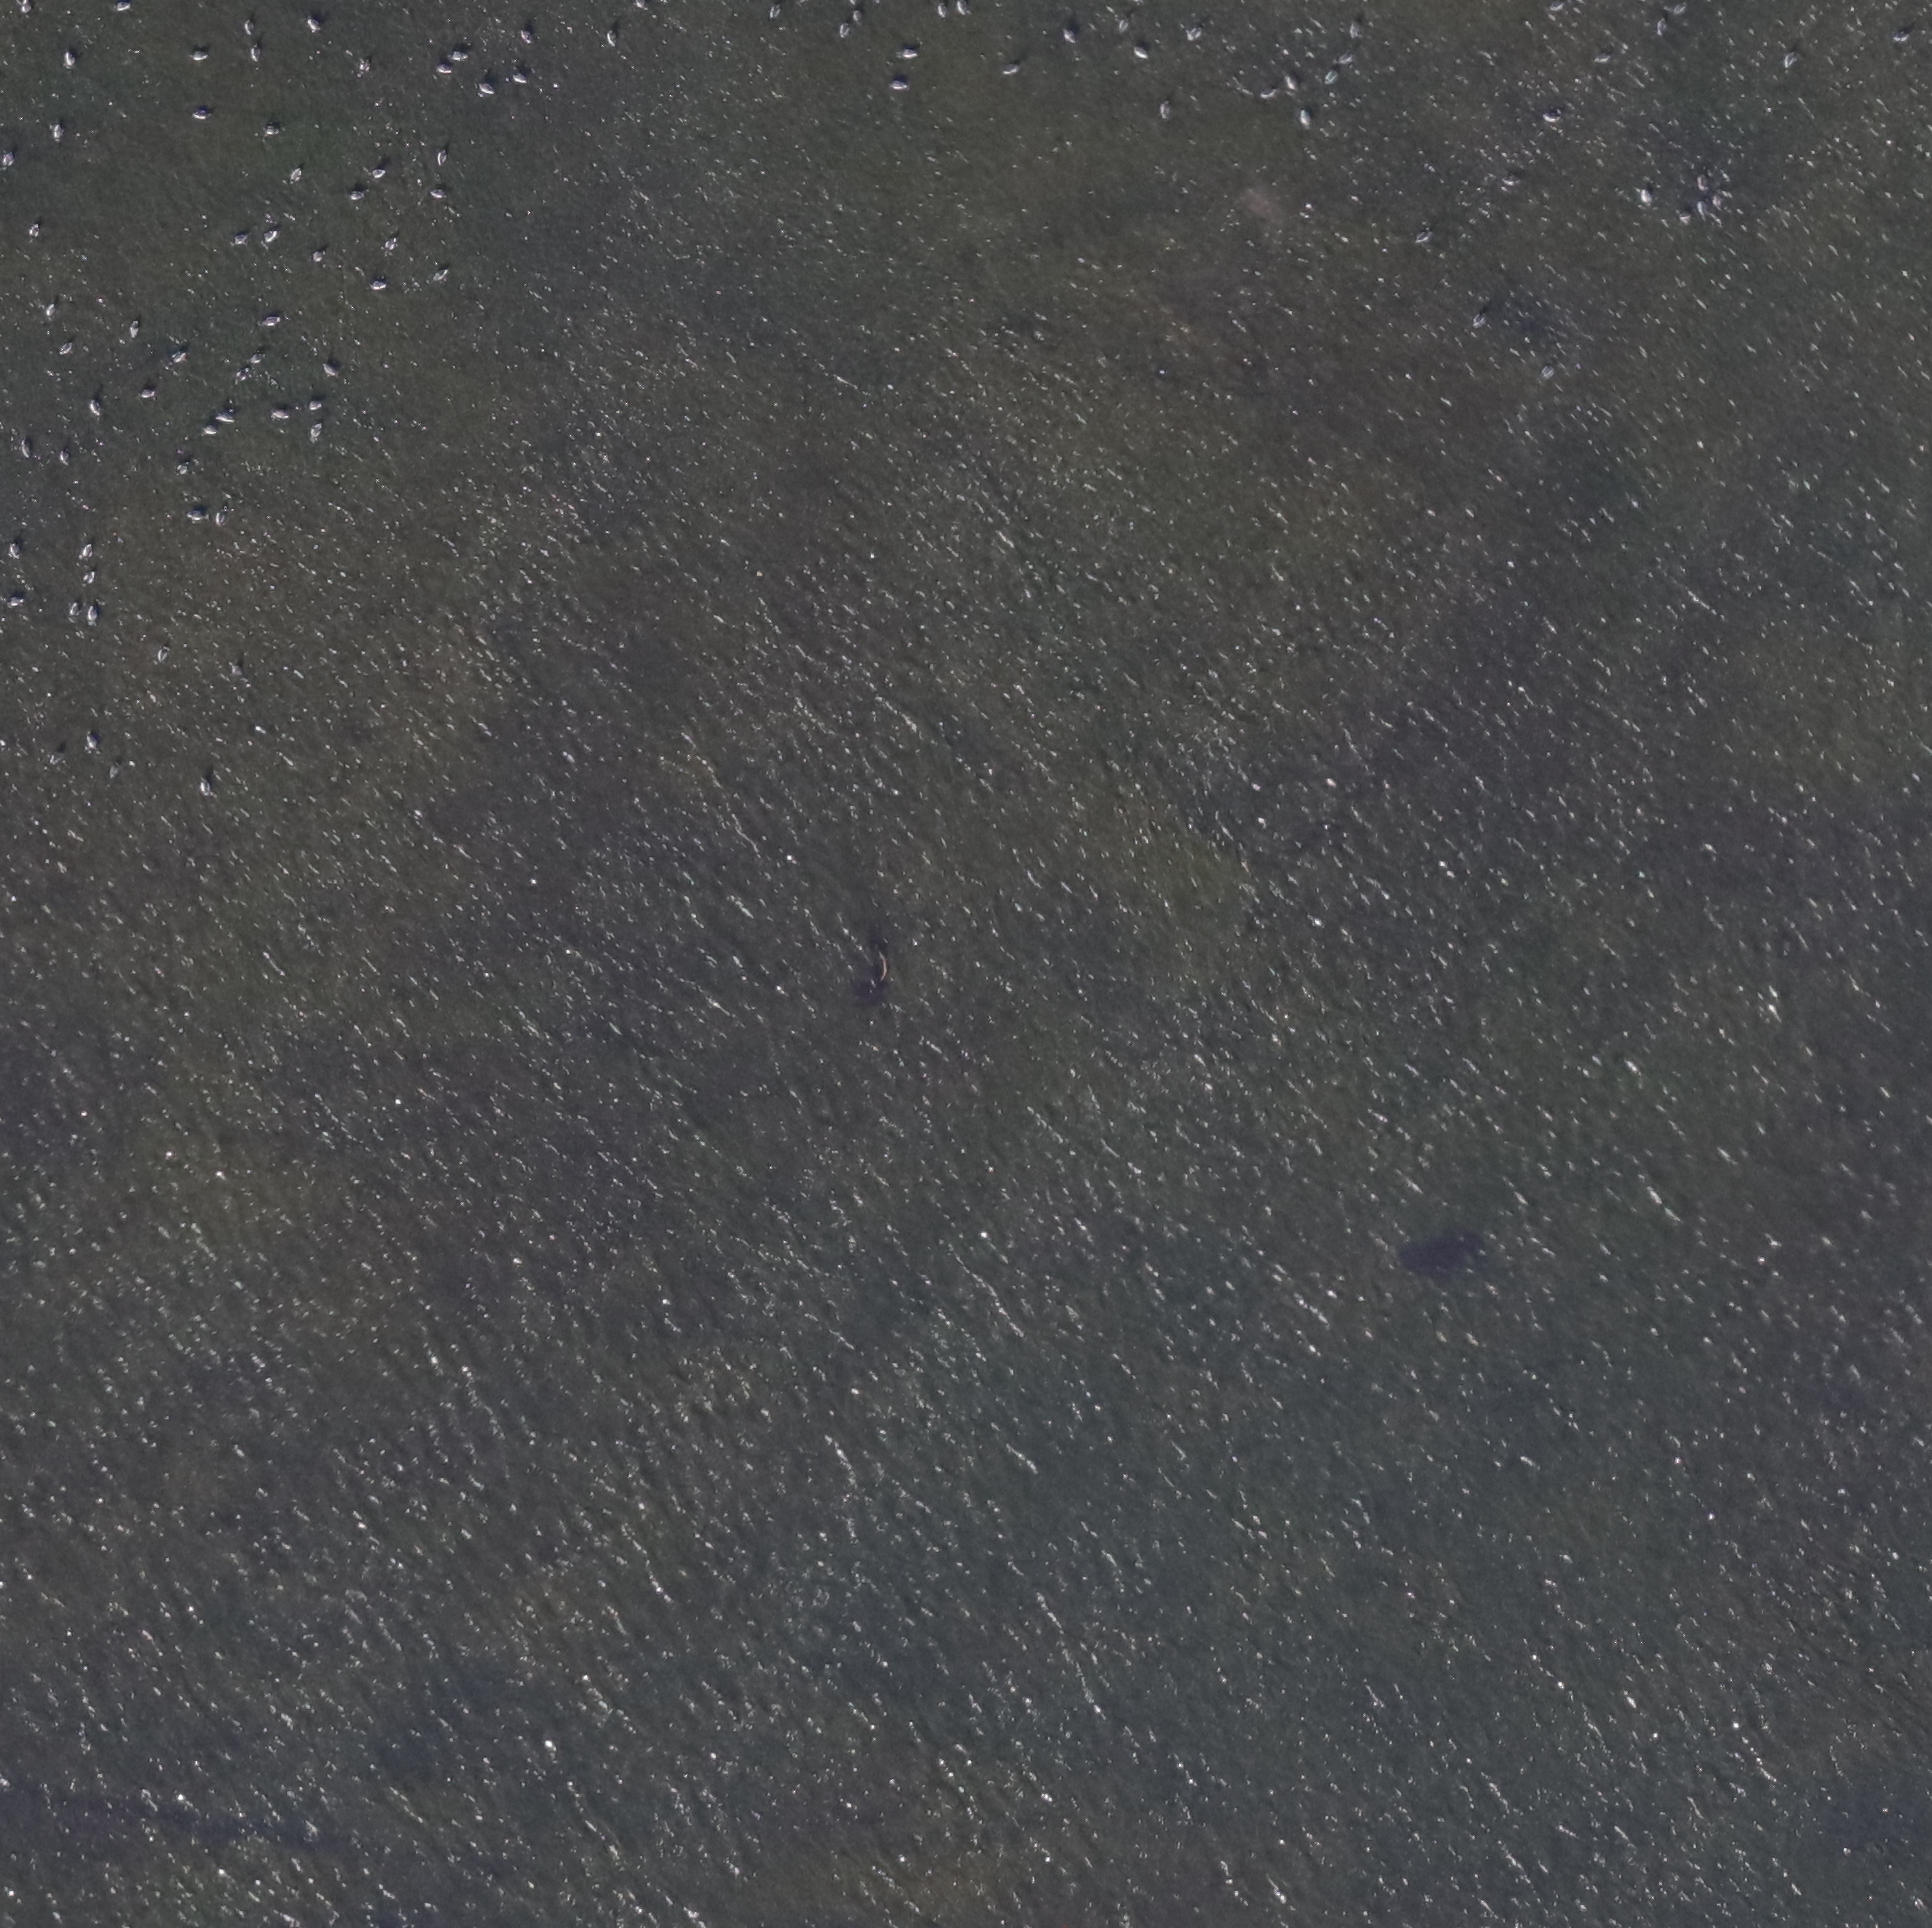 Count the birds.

97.